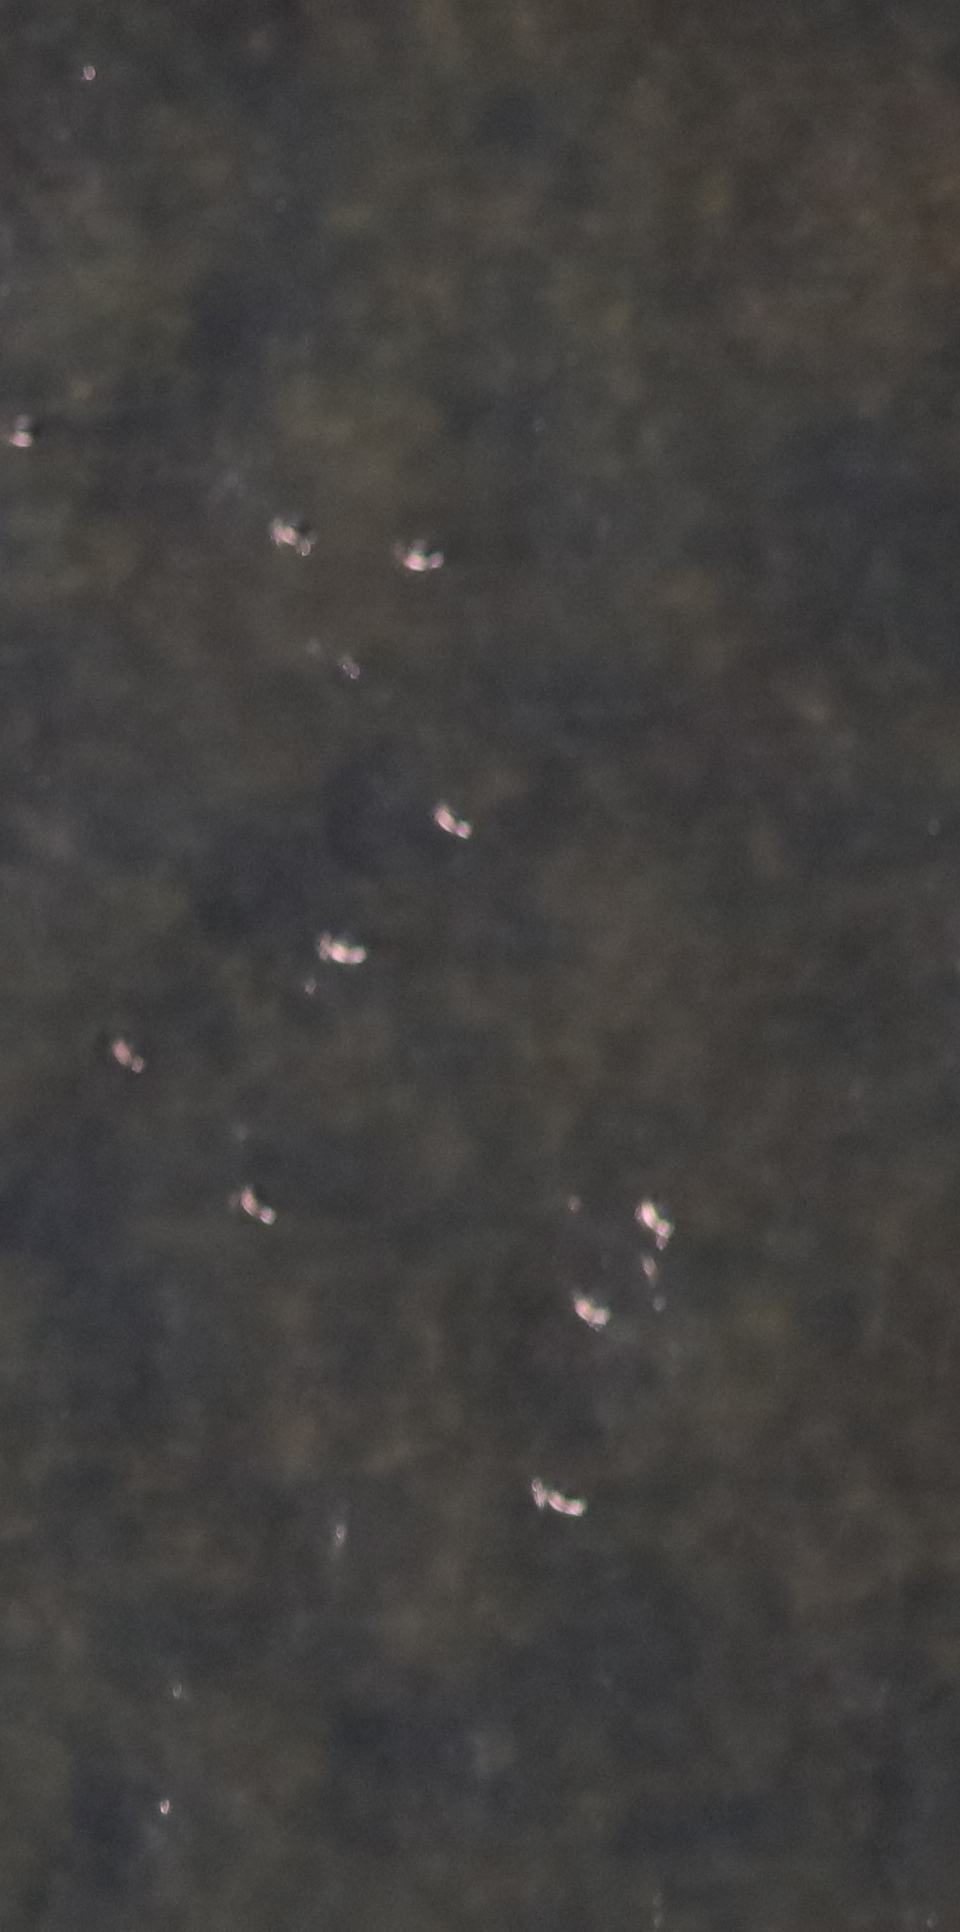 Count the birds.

10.